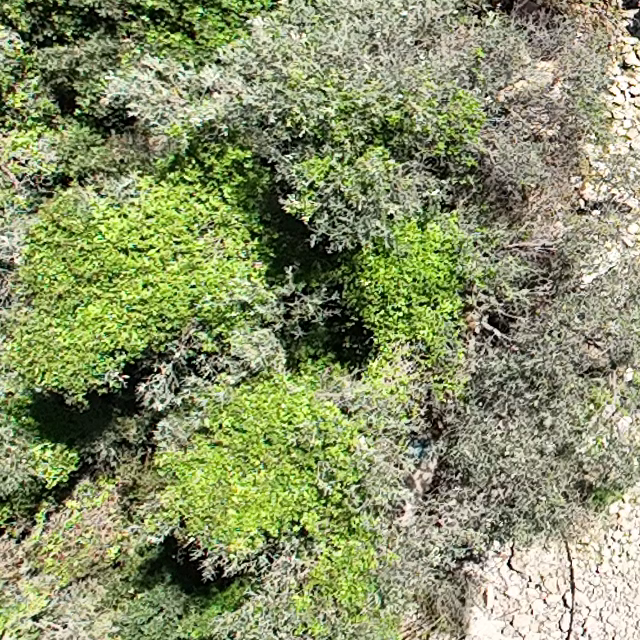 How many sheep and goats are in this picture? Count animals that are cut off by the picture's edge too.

0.